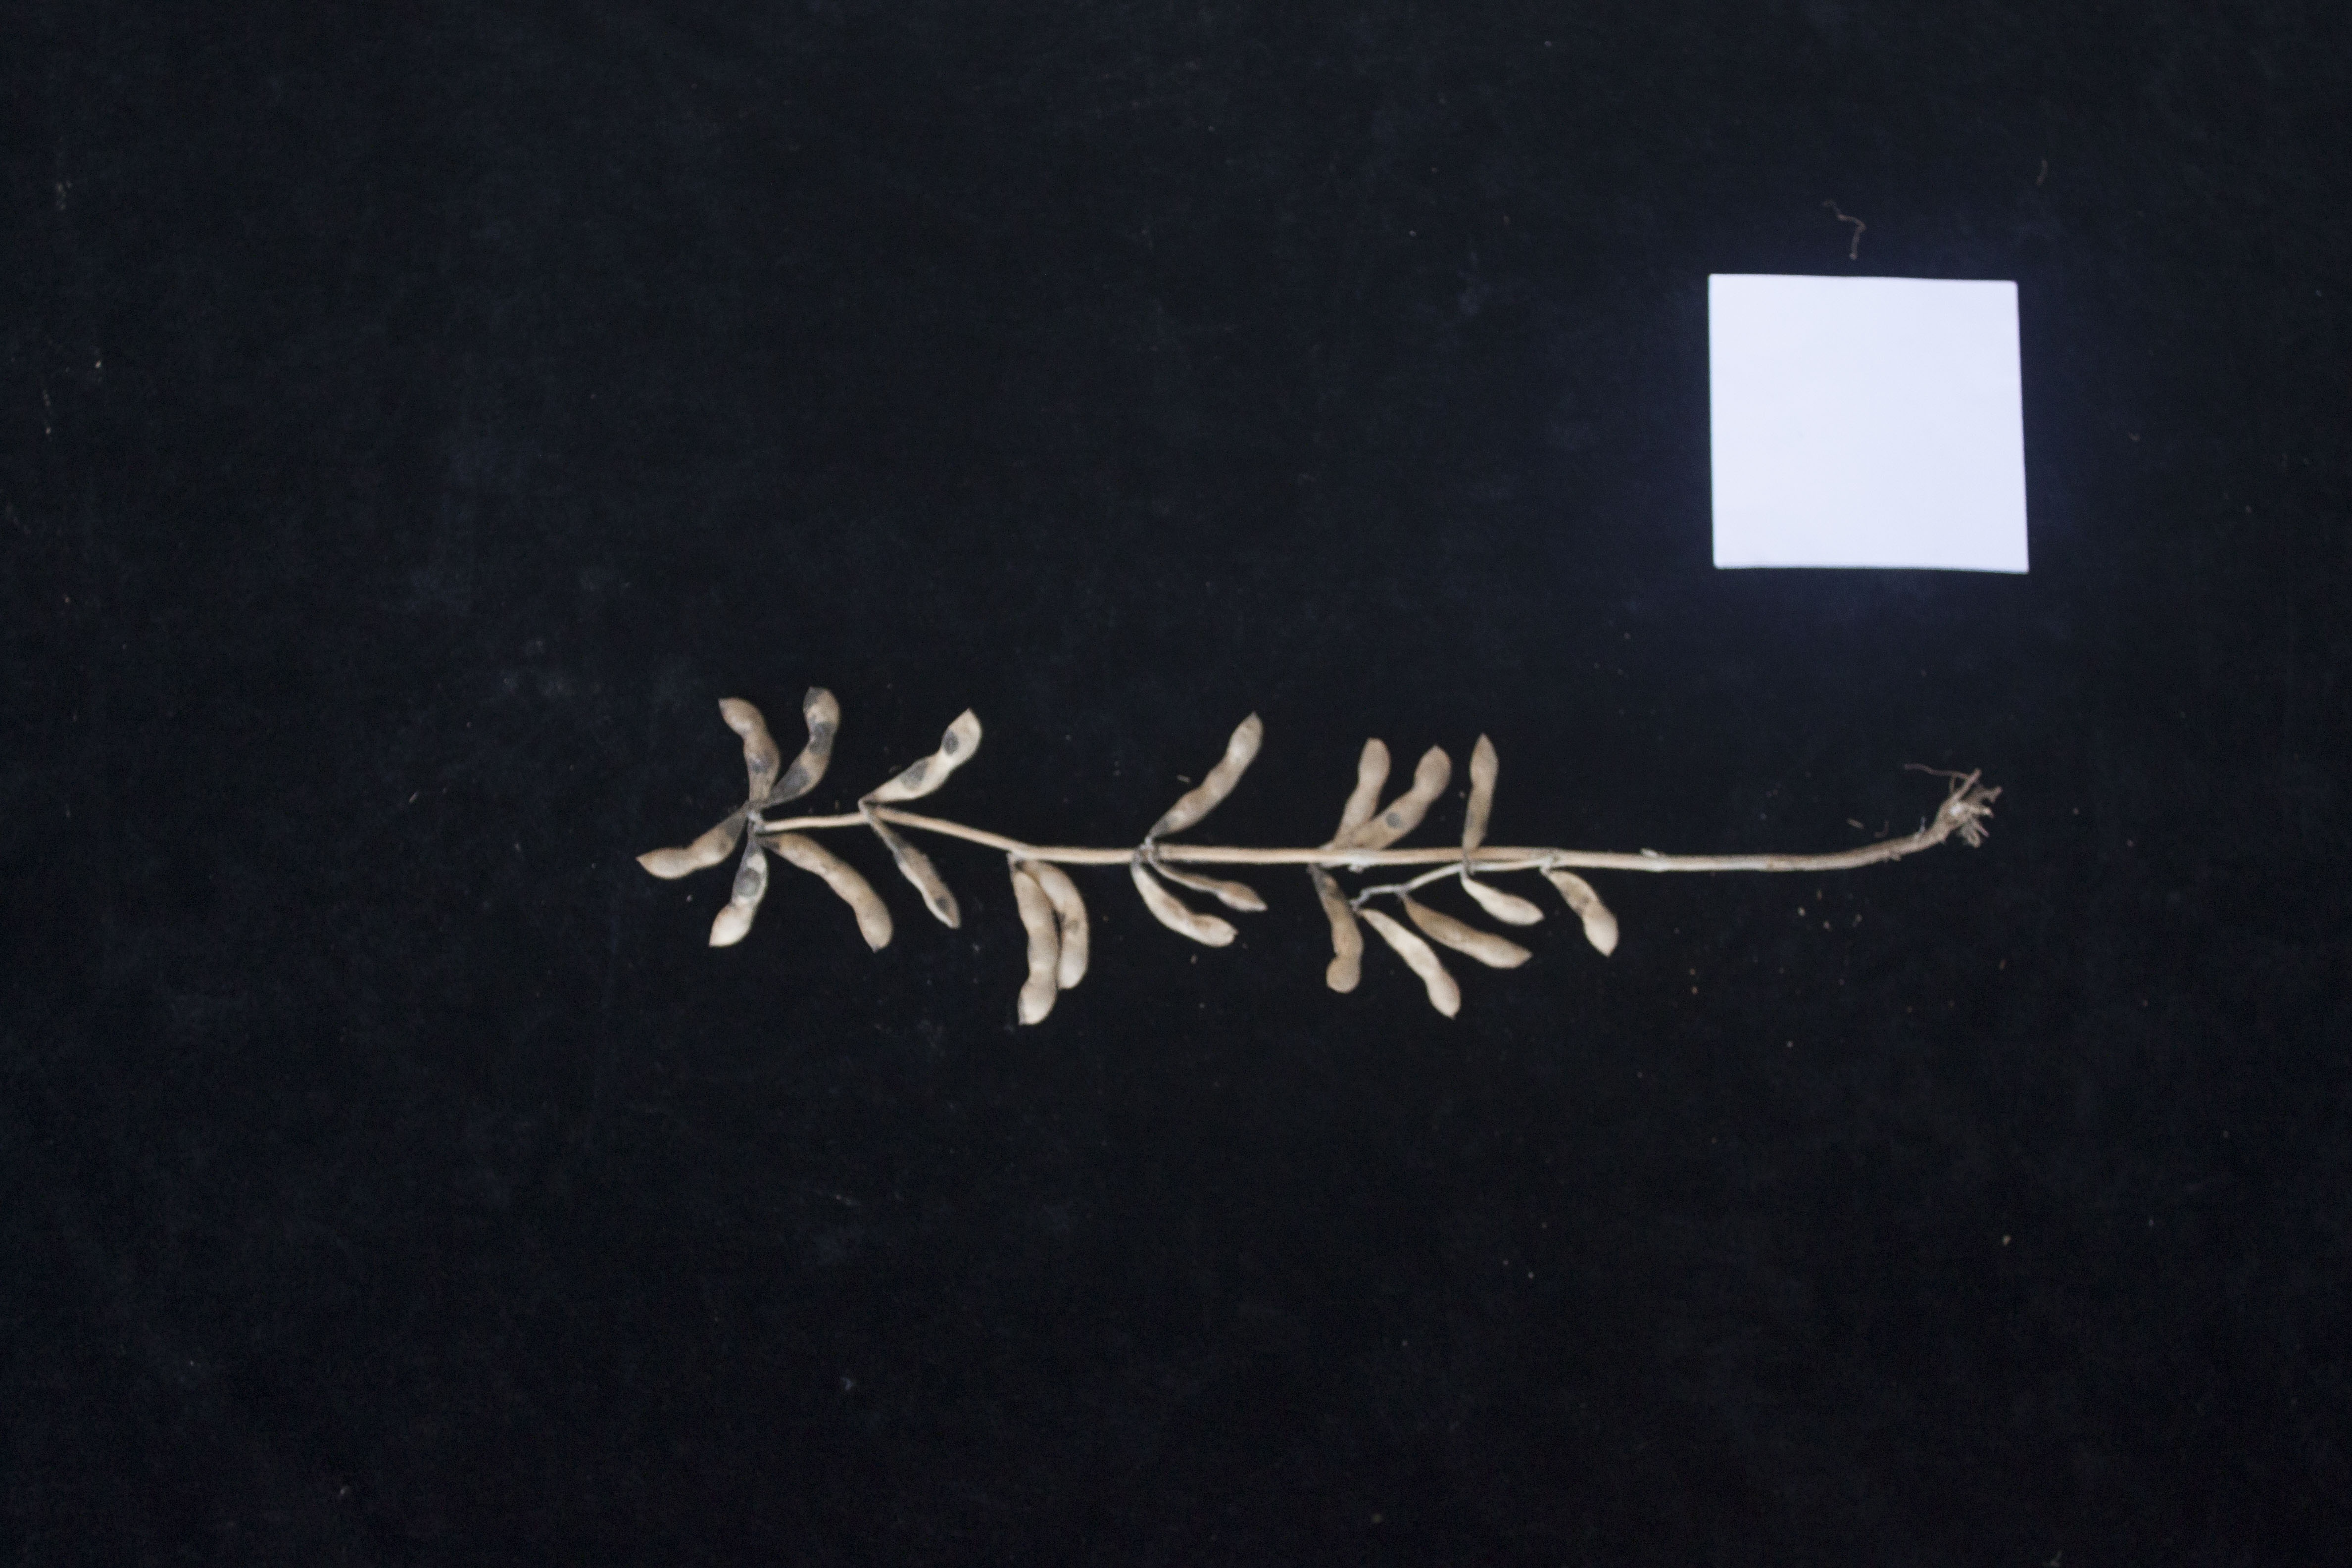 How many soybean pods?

20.